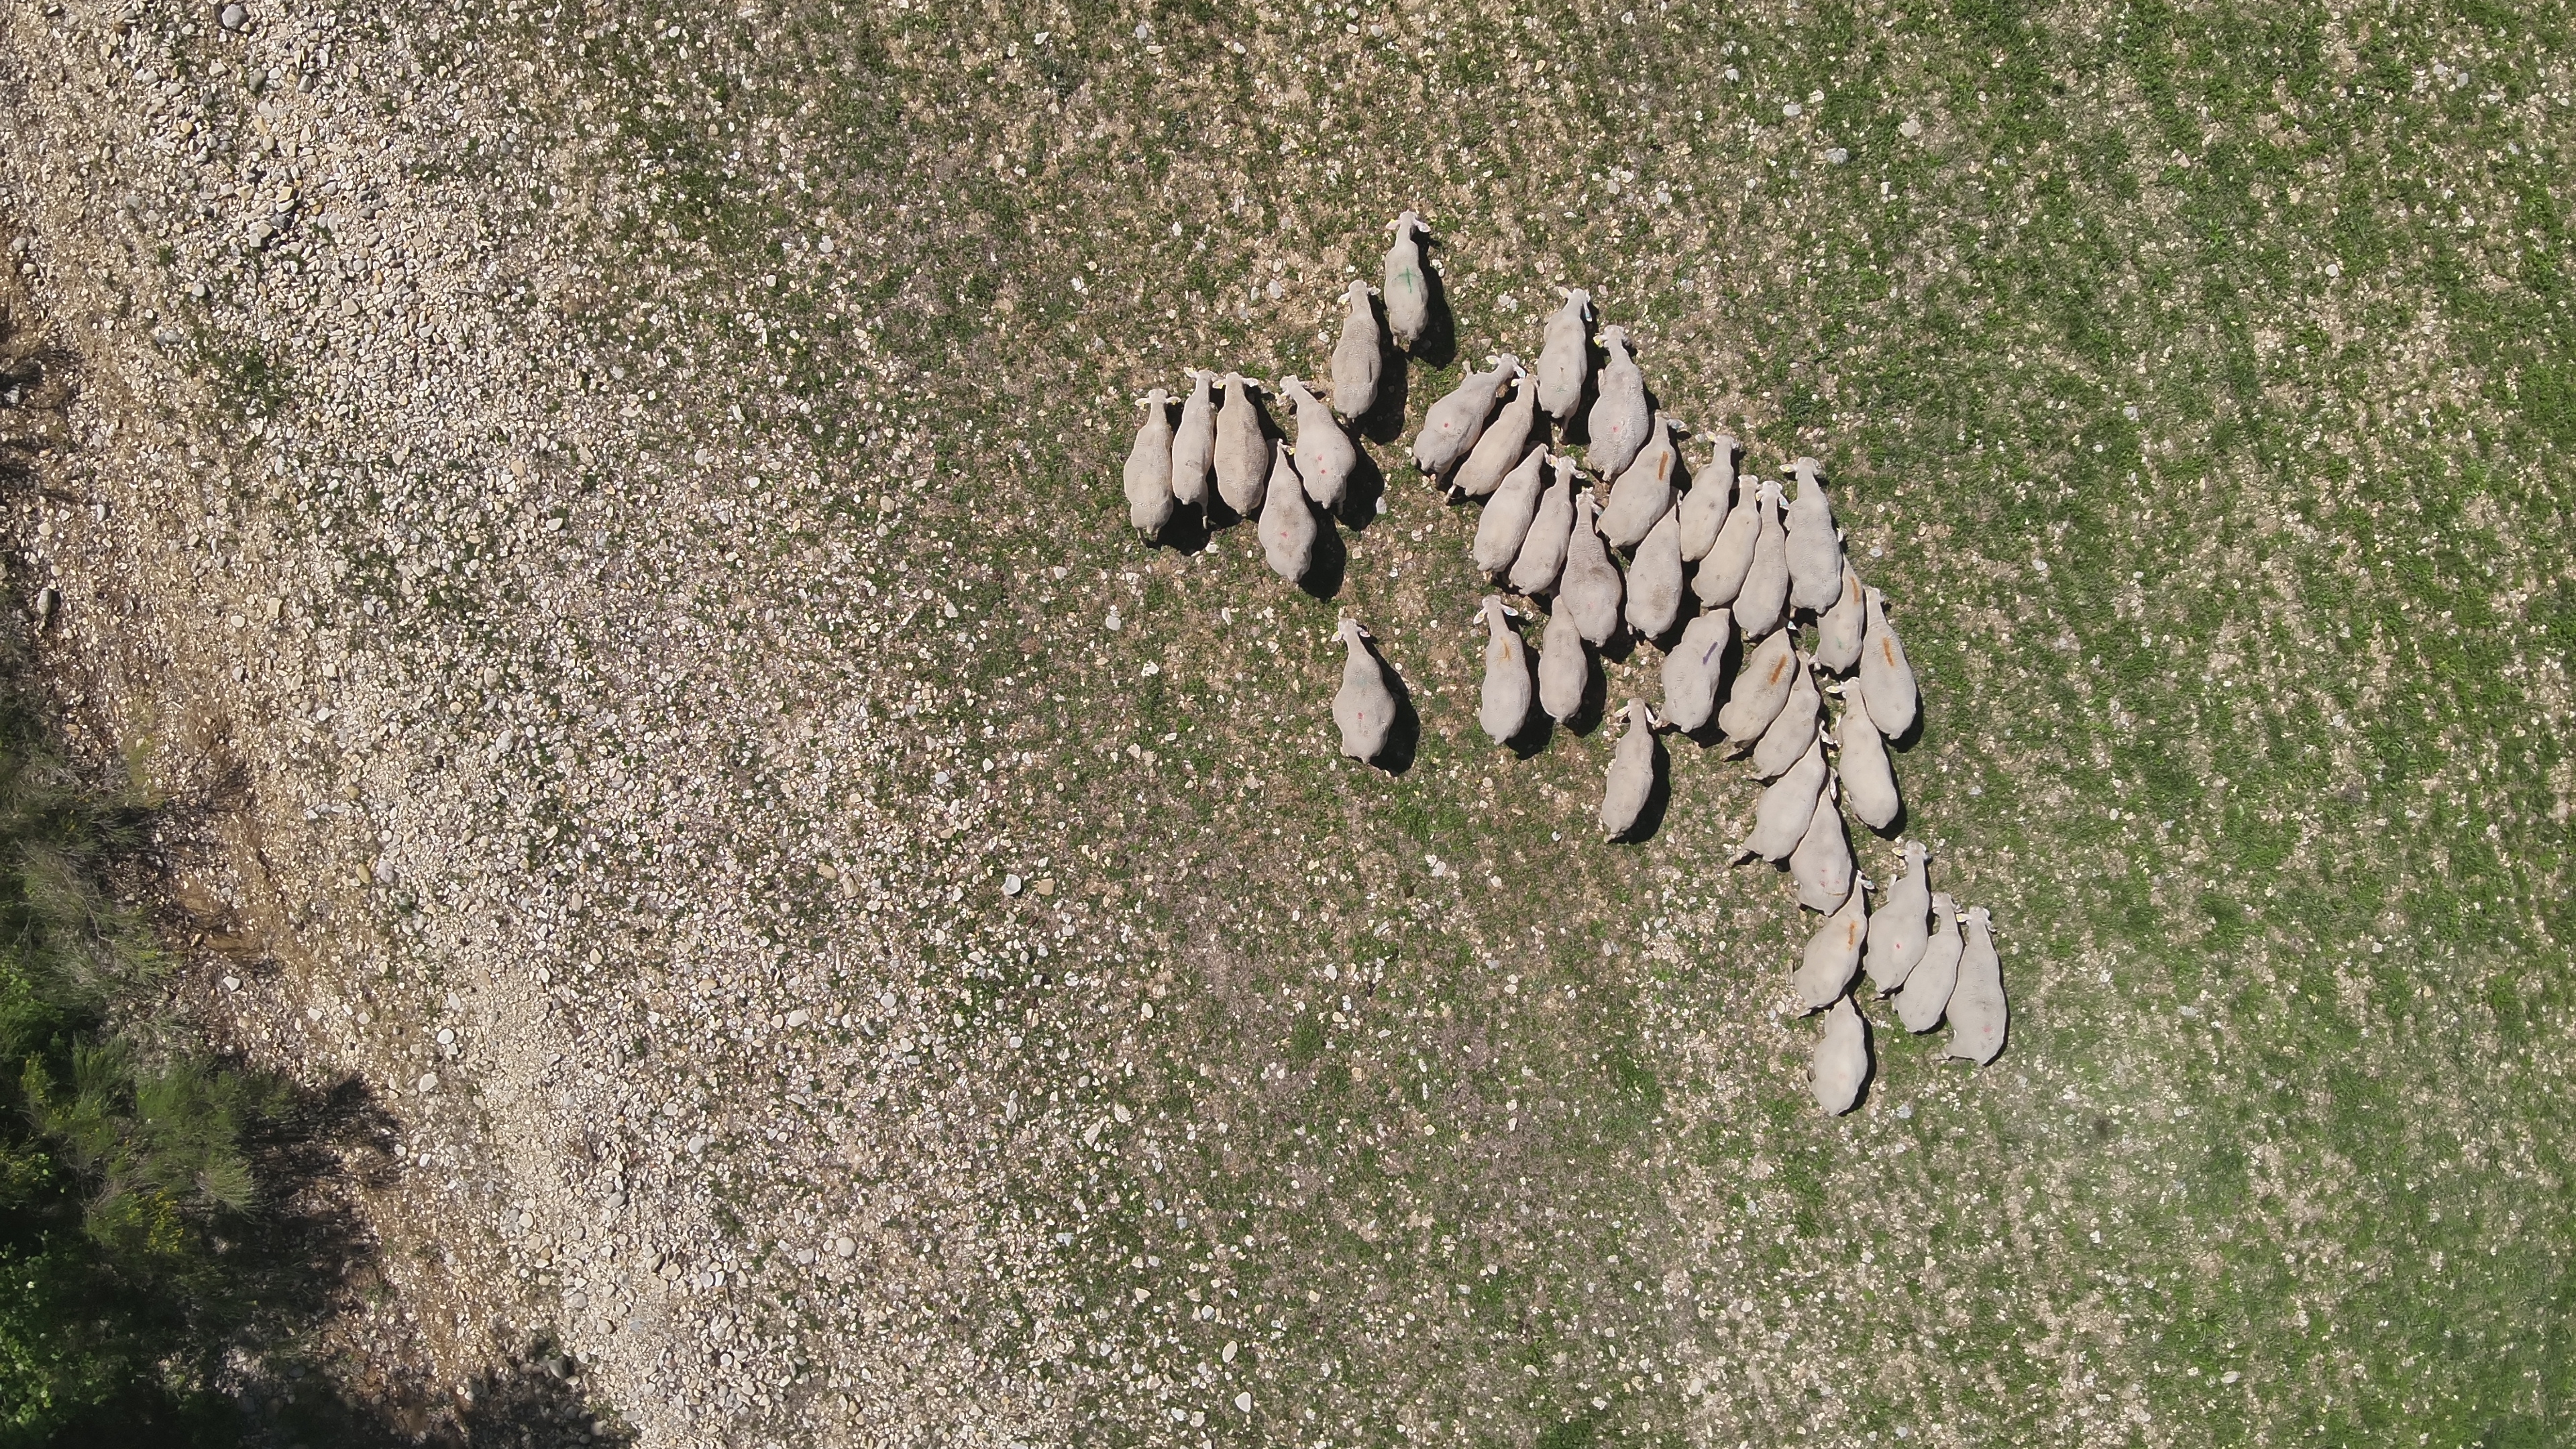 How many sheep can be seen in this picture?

37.